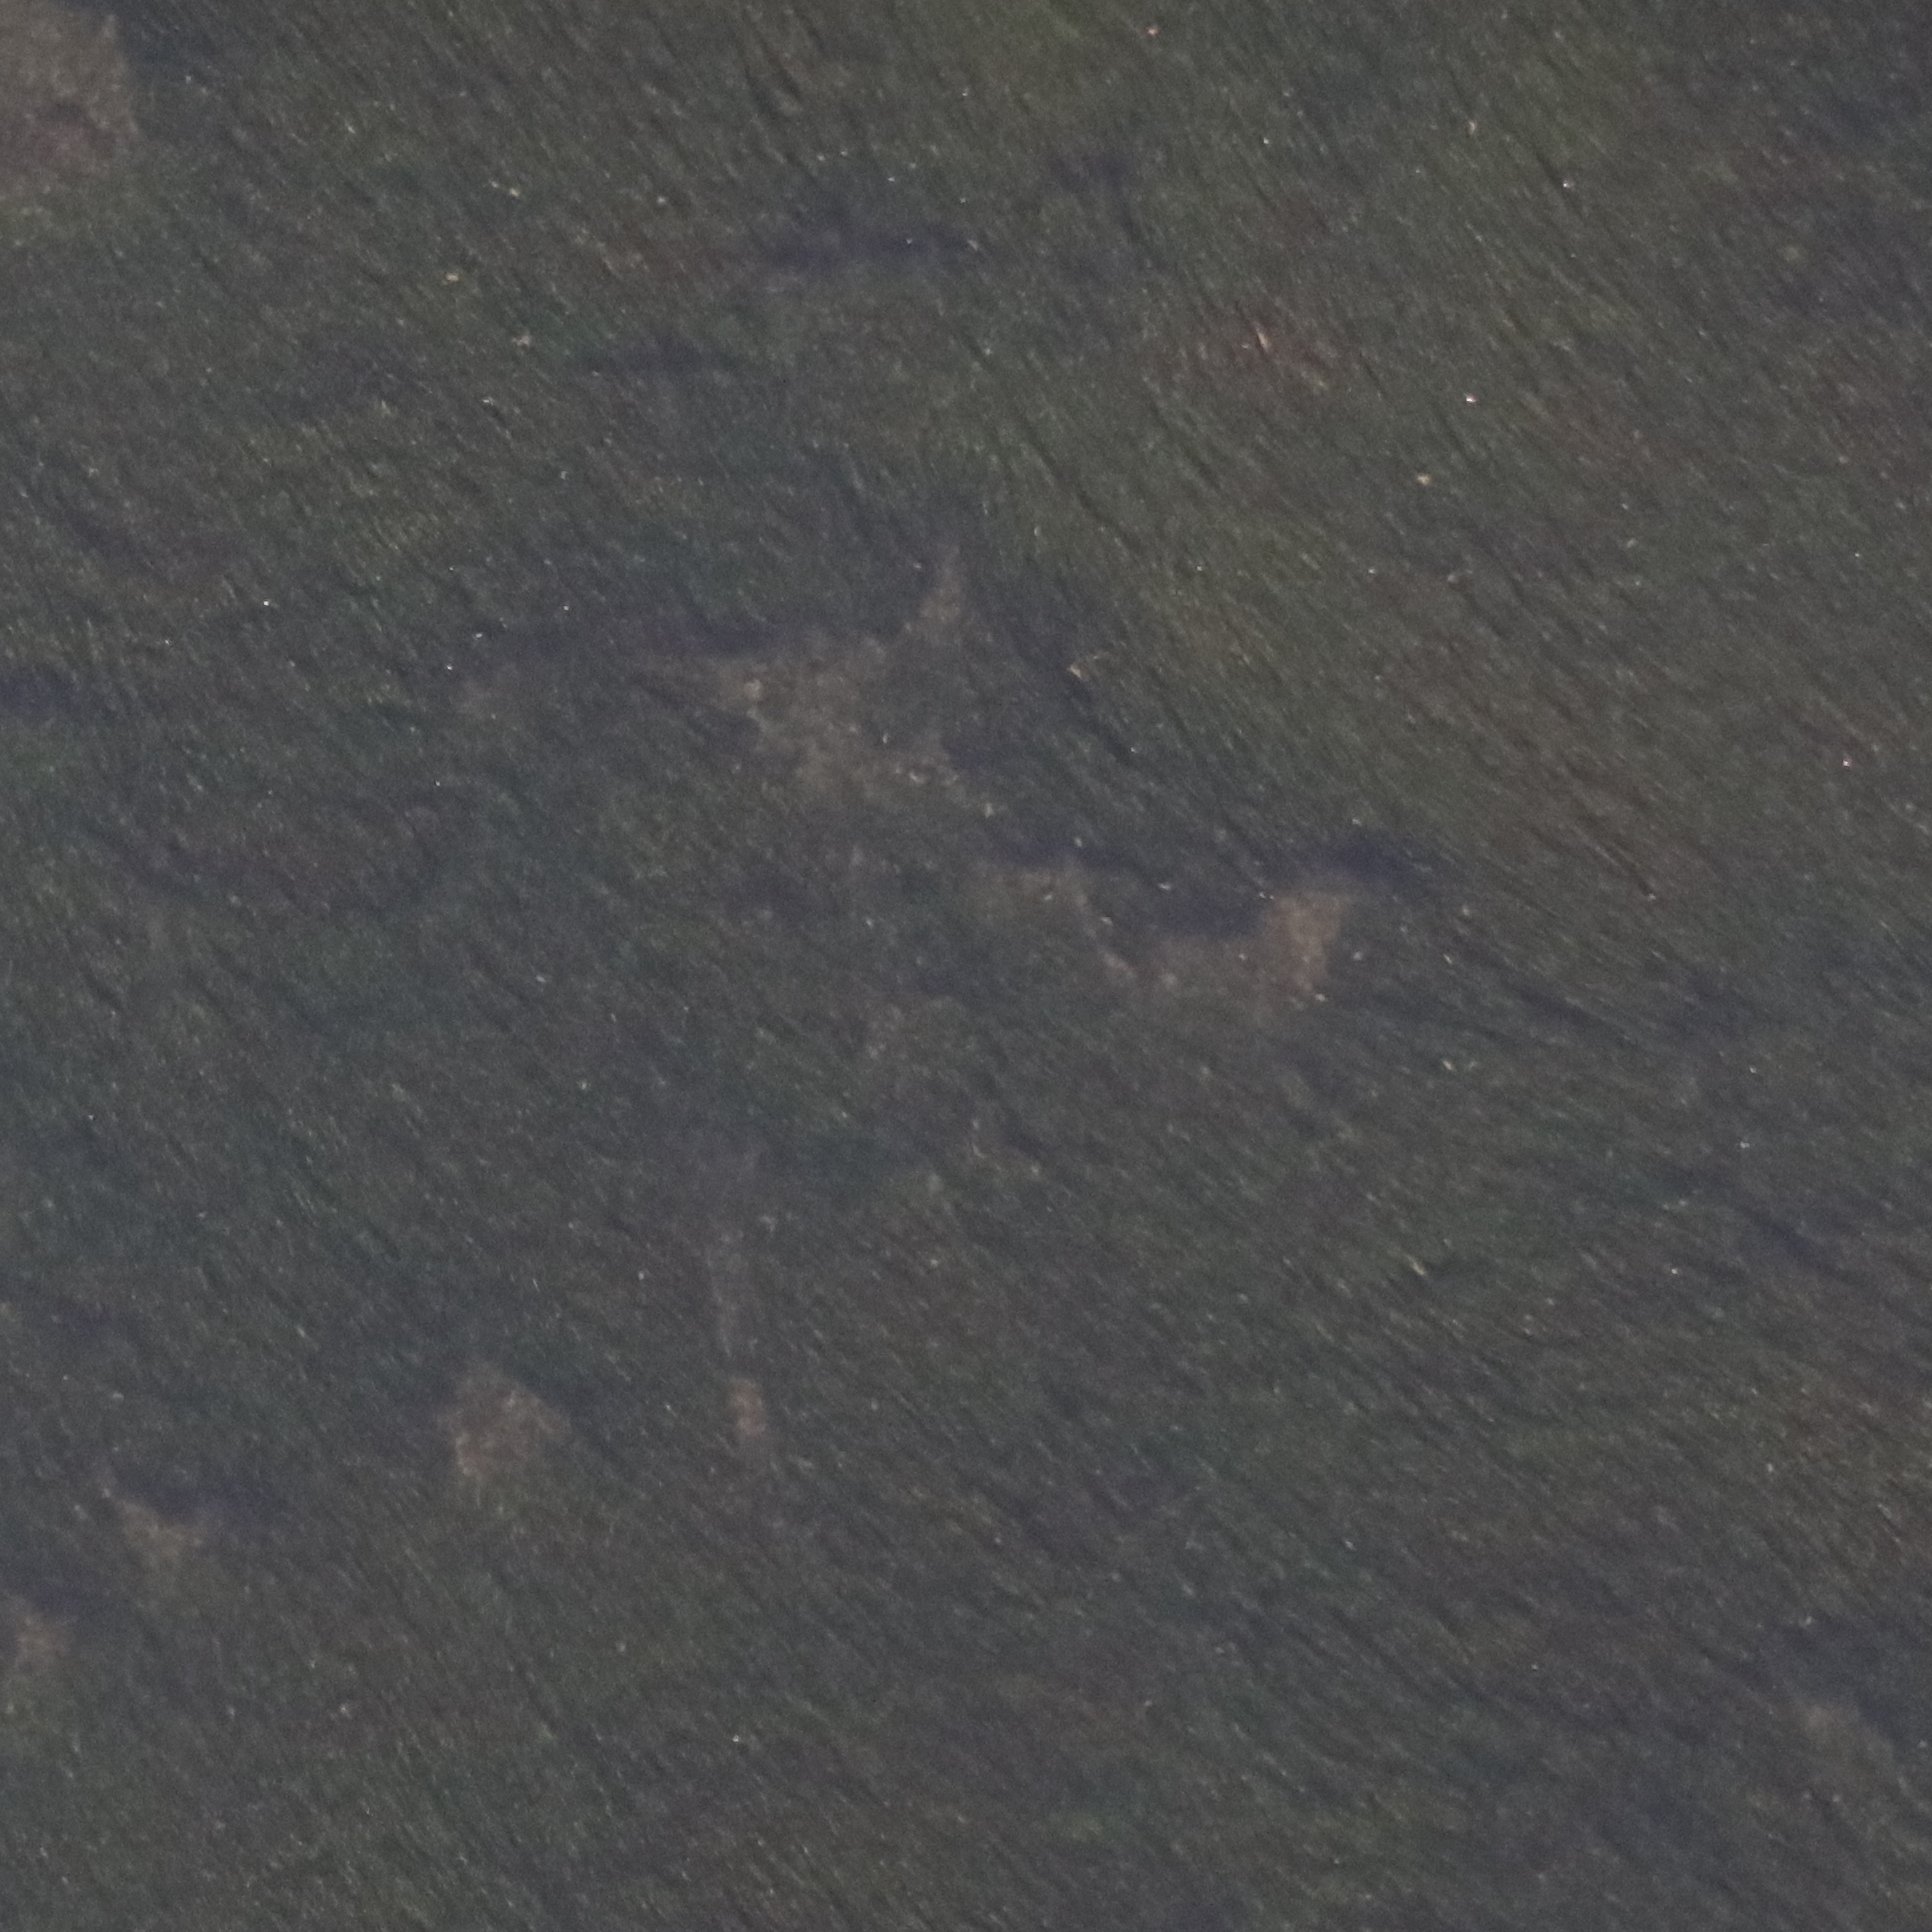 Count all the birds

0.